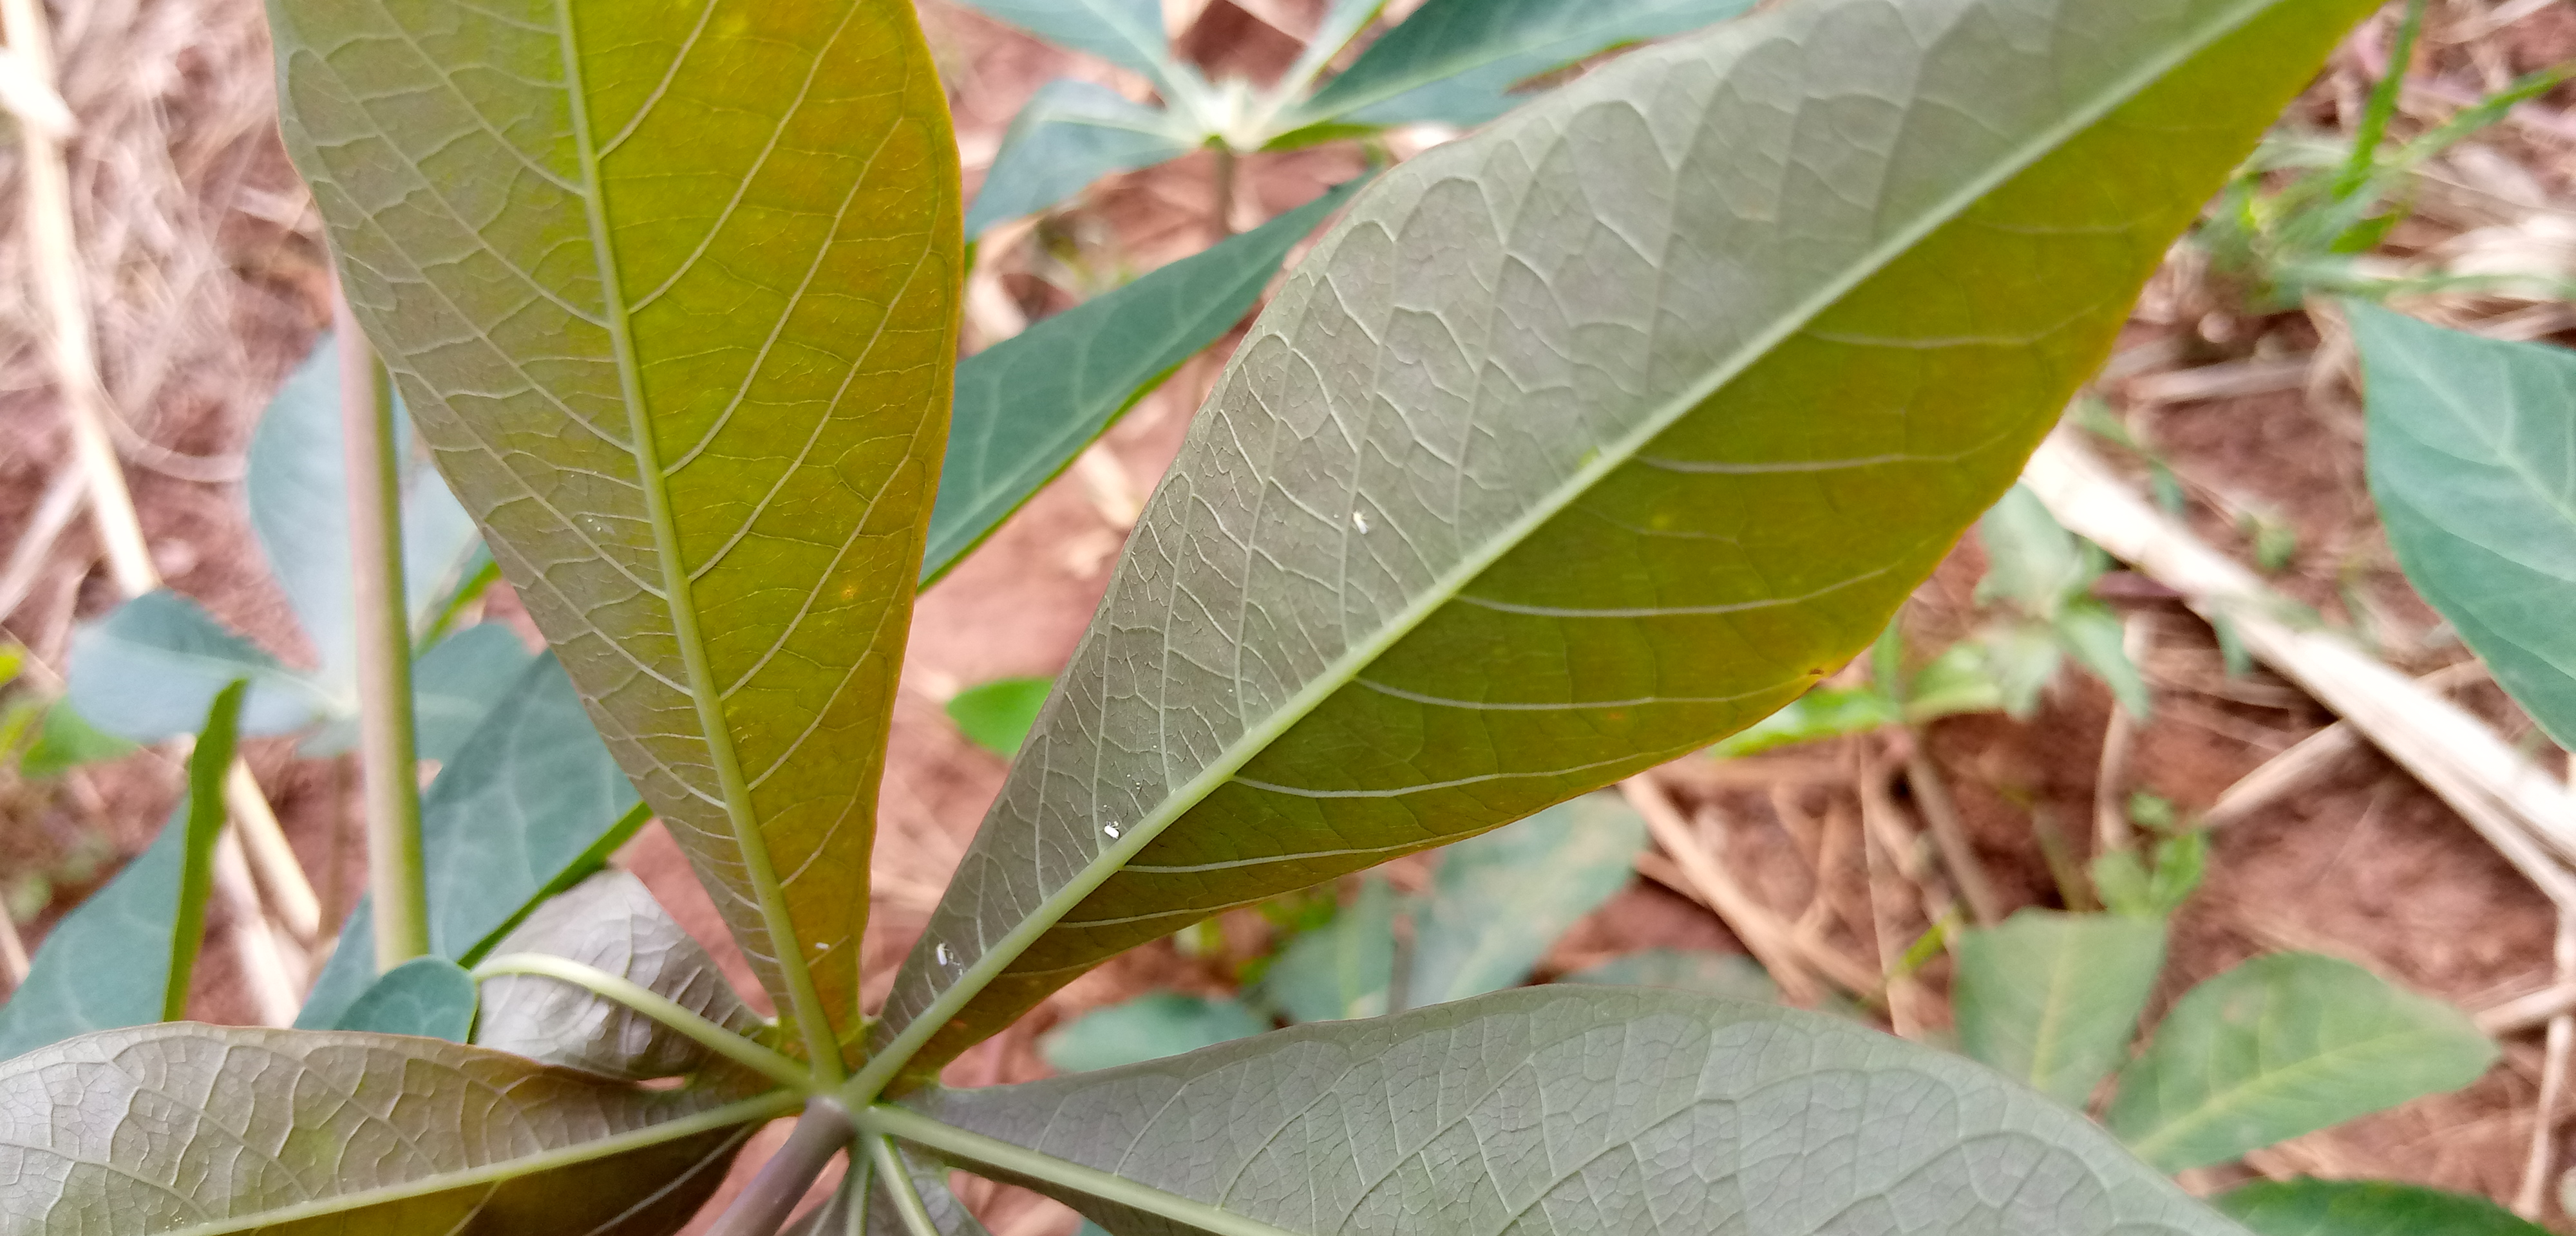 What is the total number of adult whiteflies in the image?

4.